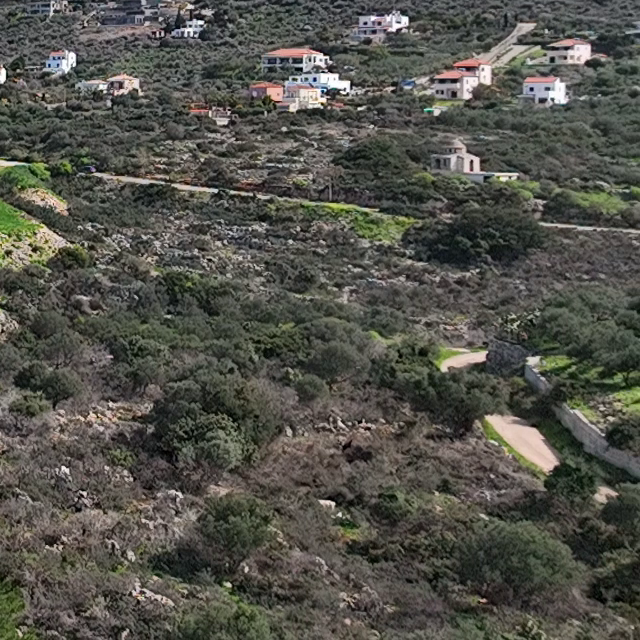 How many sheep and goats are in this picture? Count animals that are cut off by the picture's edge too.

0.